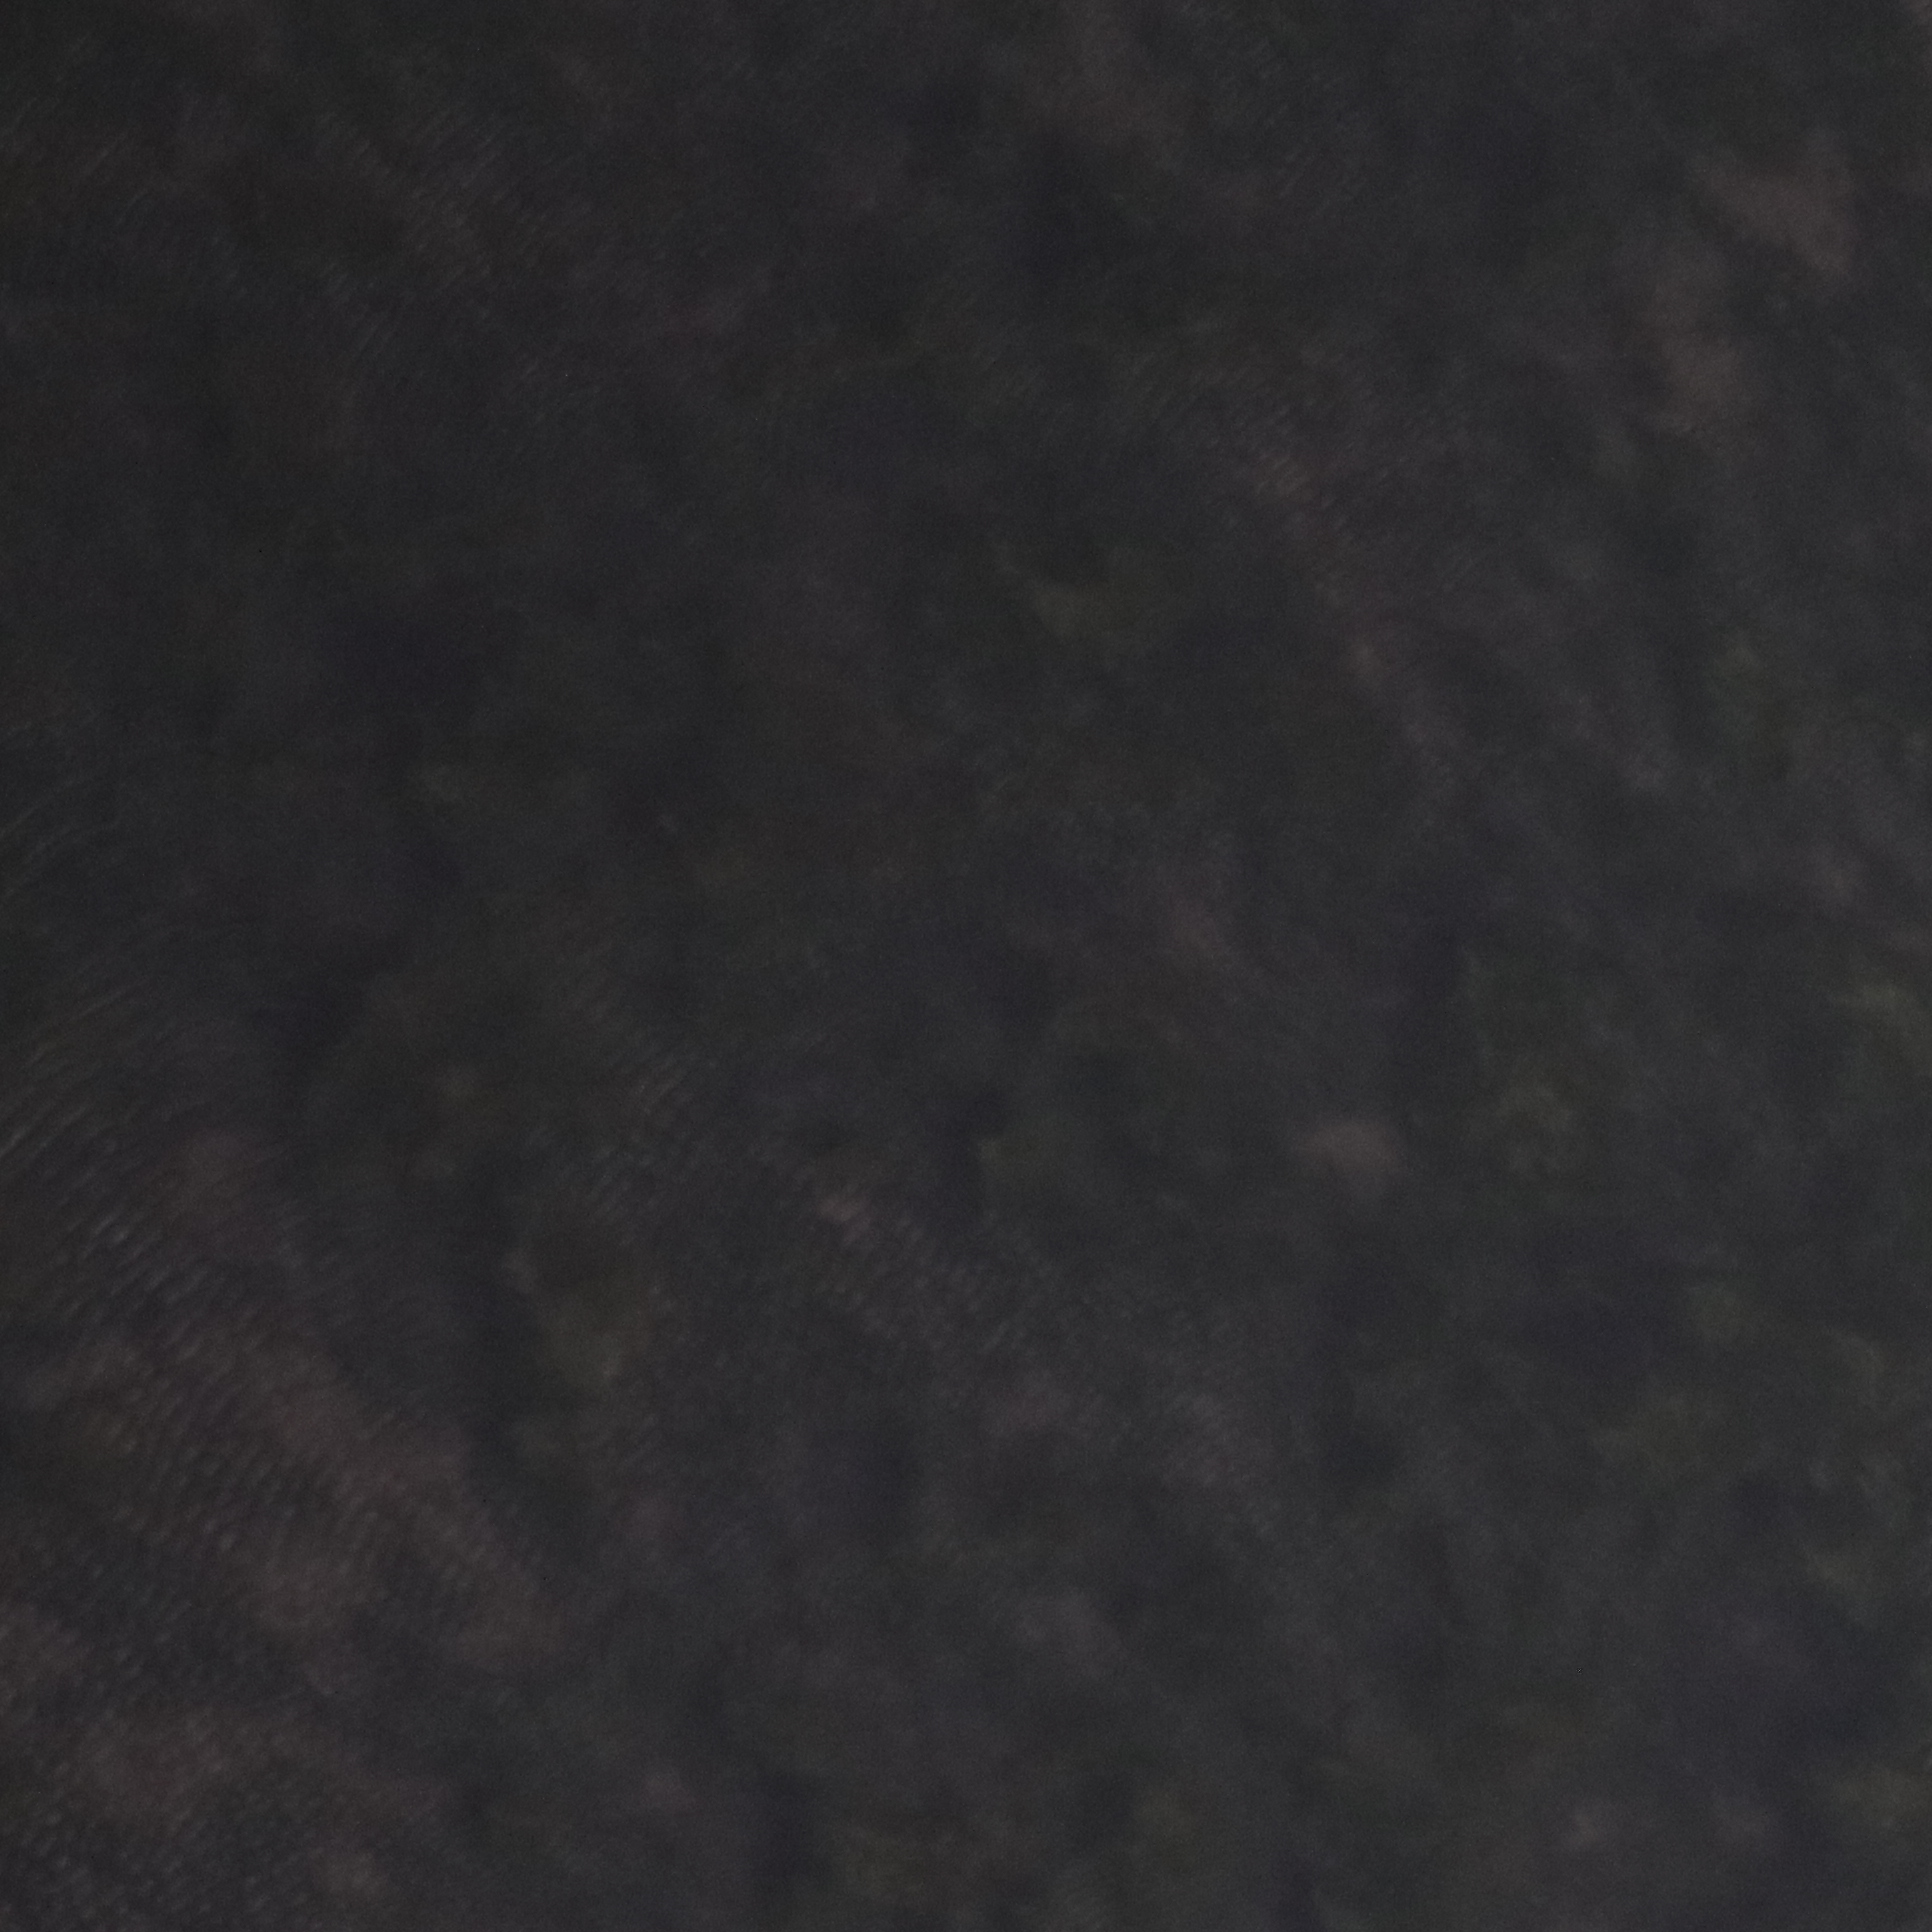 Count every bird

0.